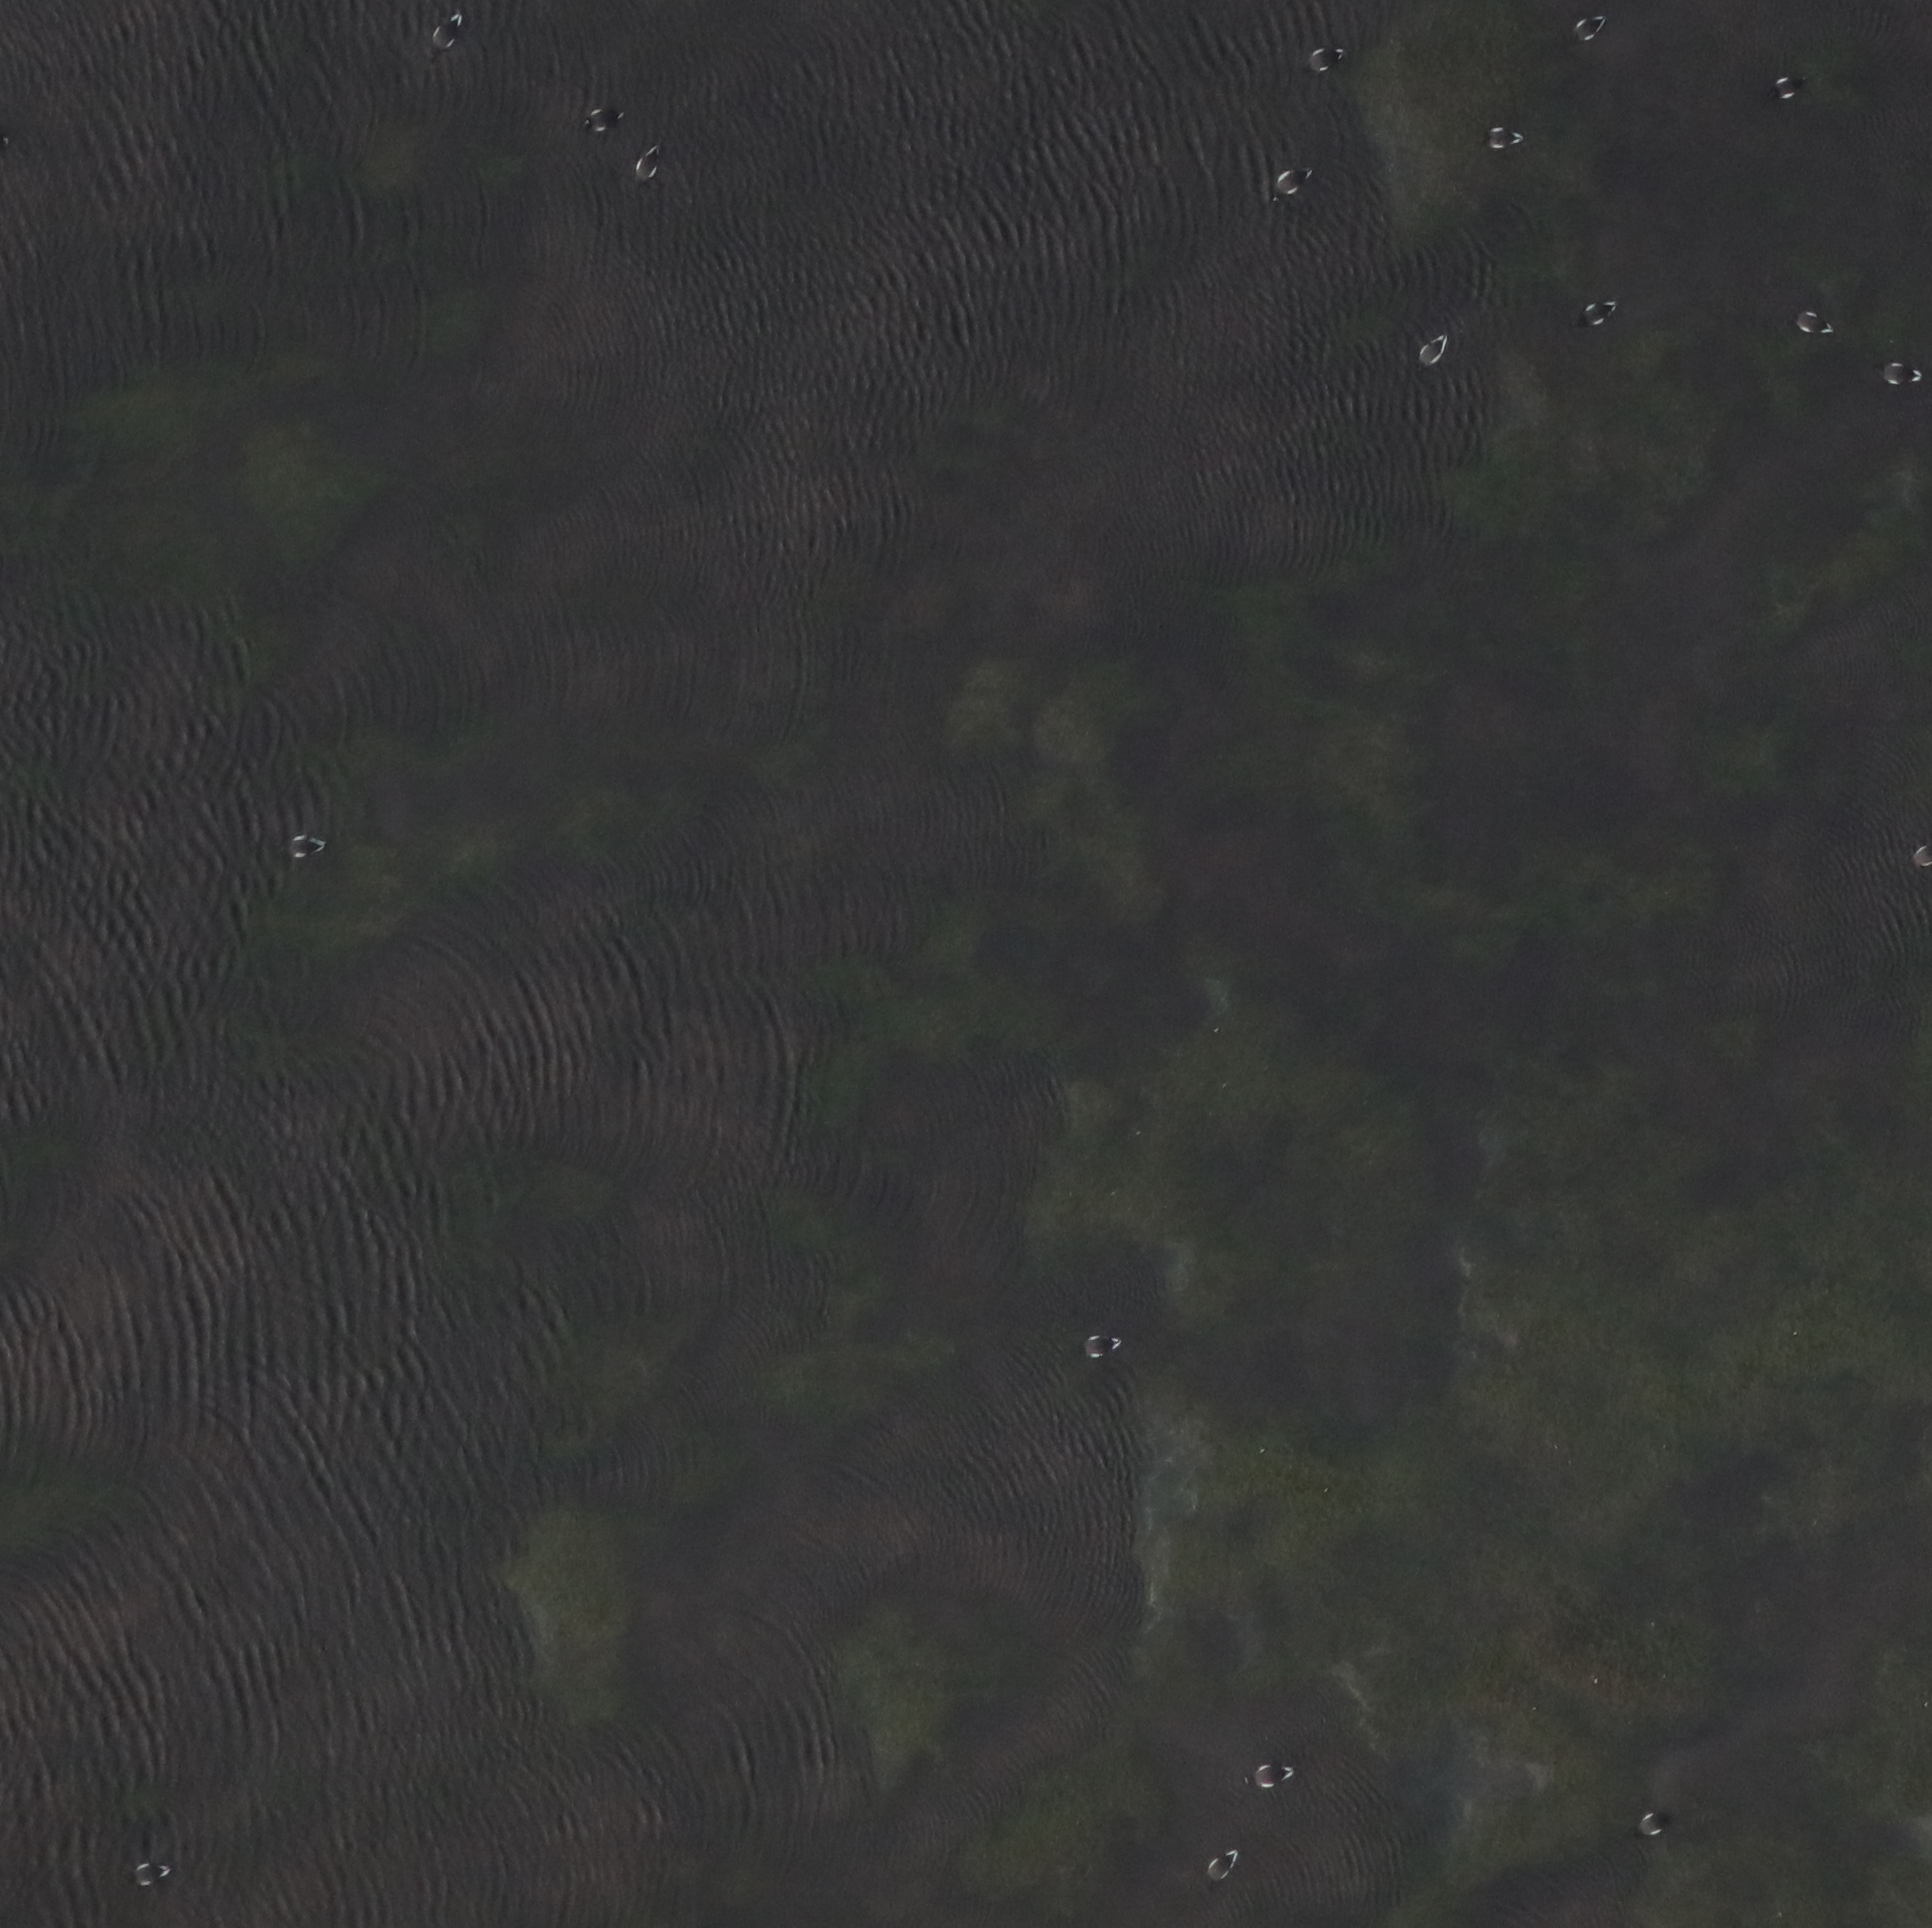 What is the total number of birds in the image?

19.